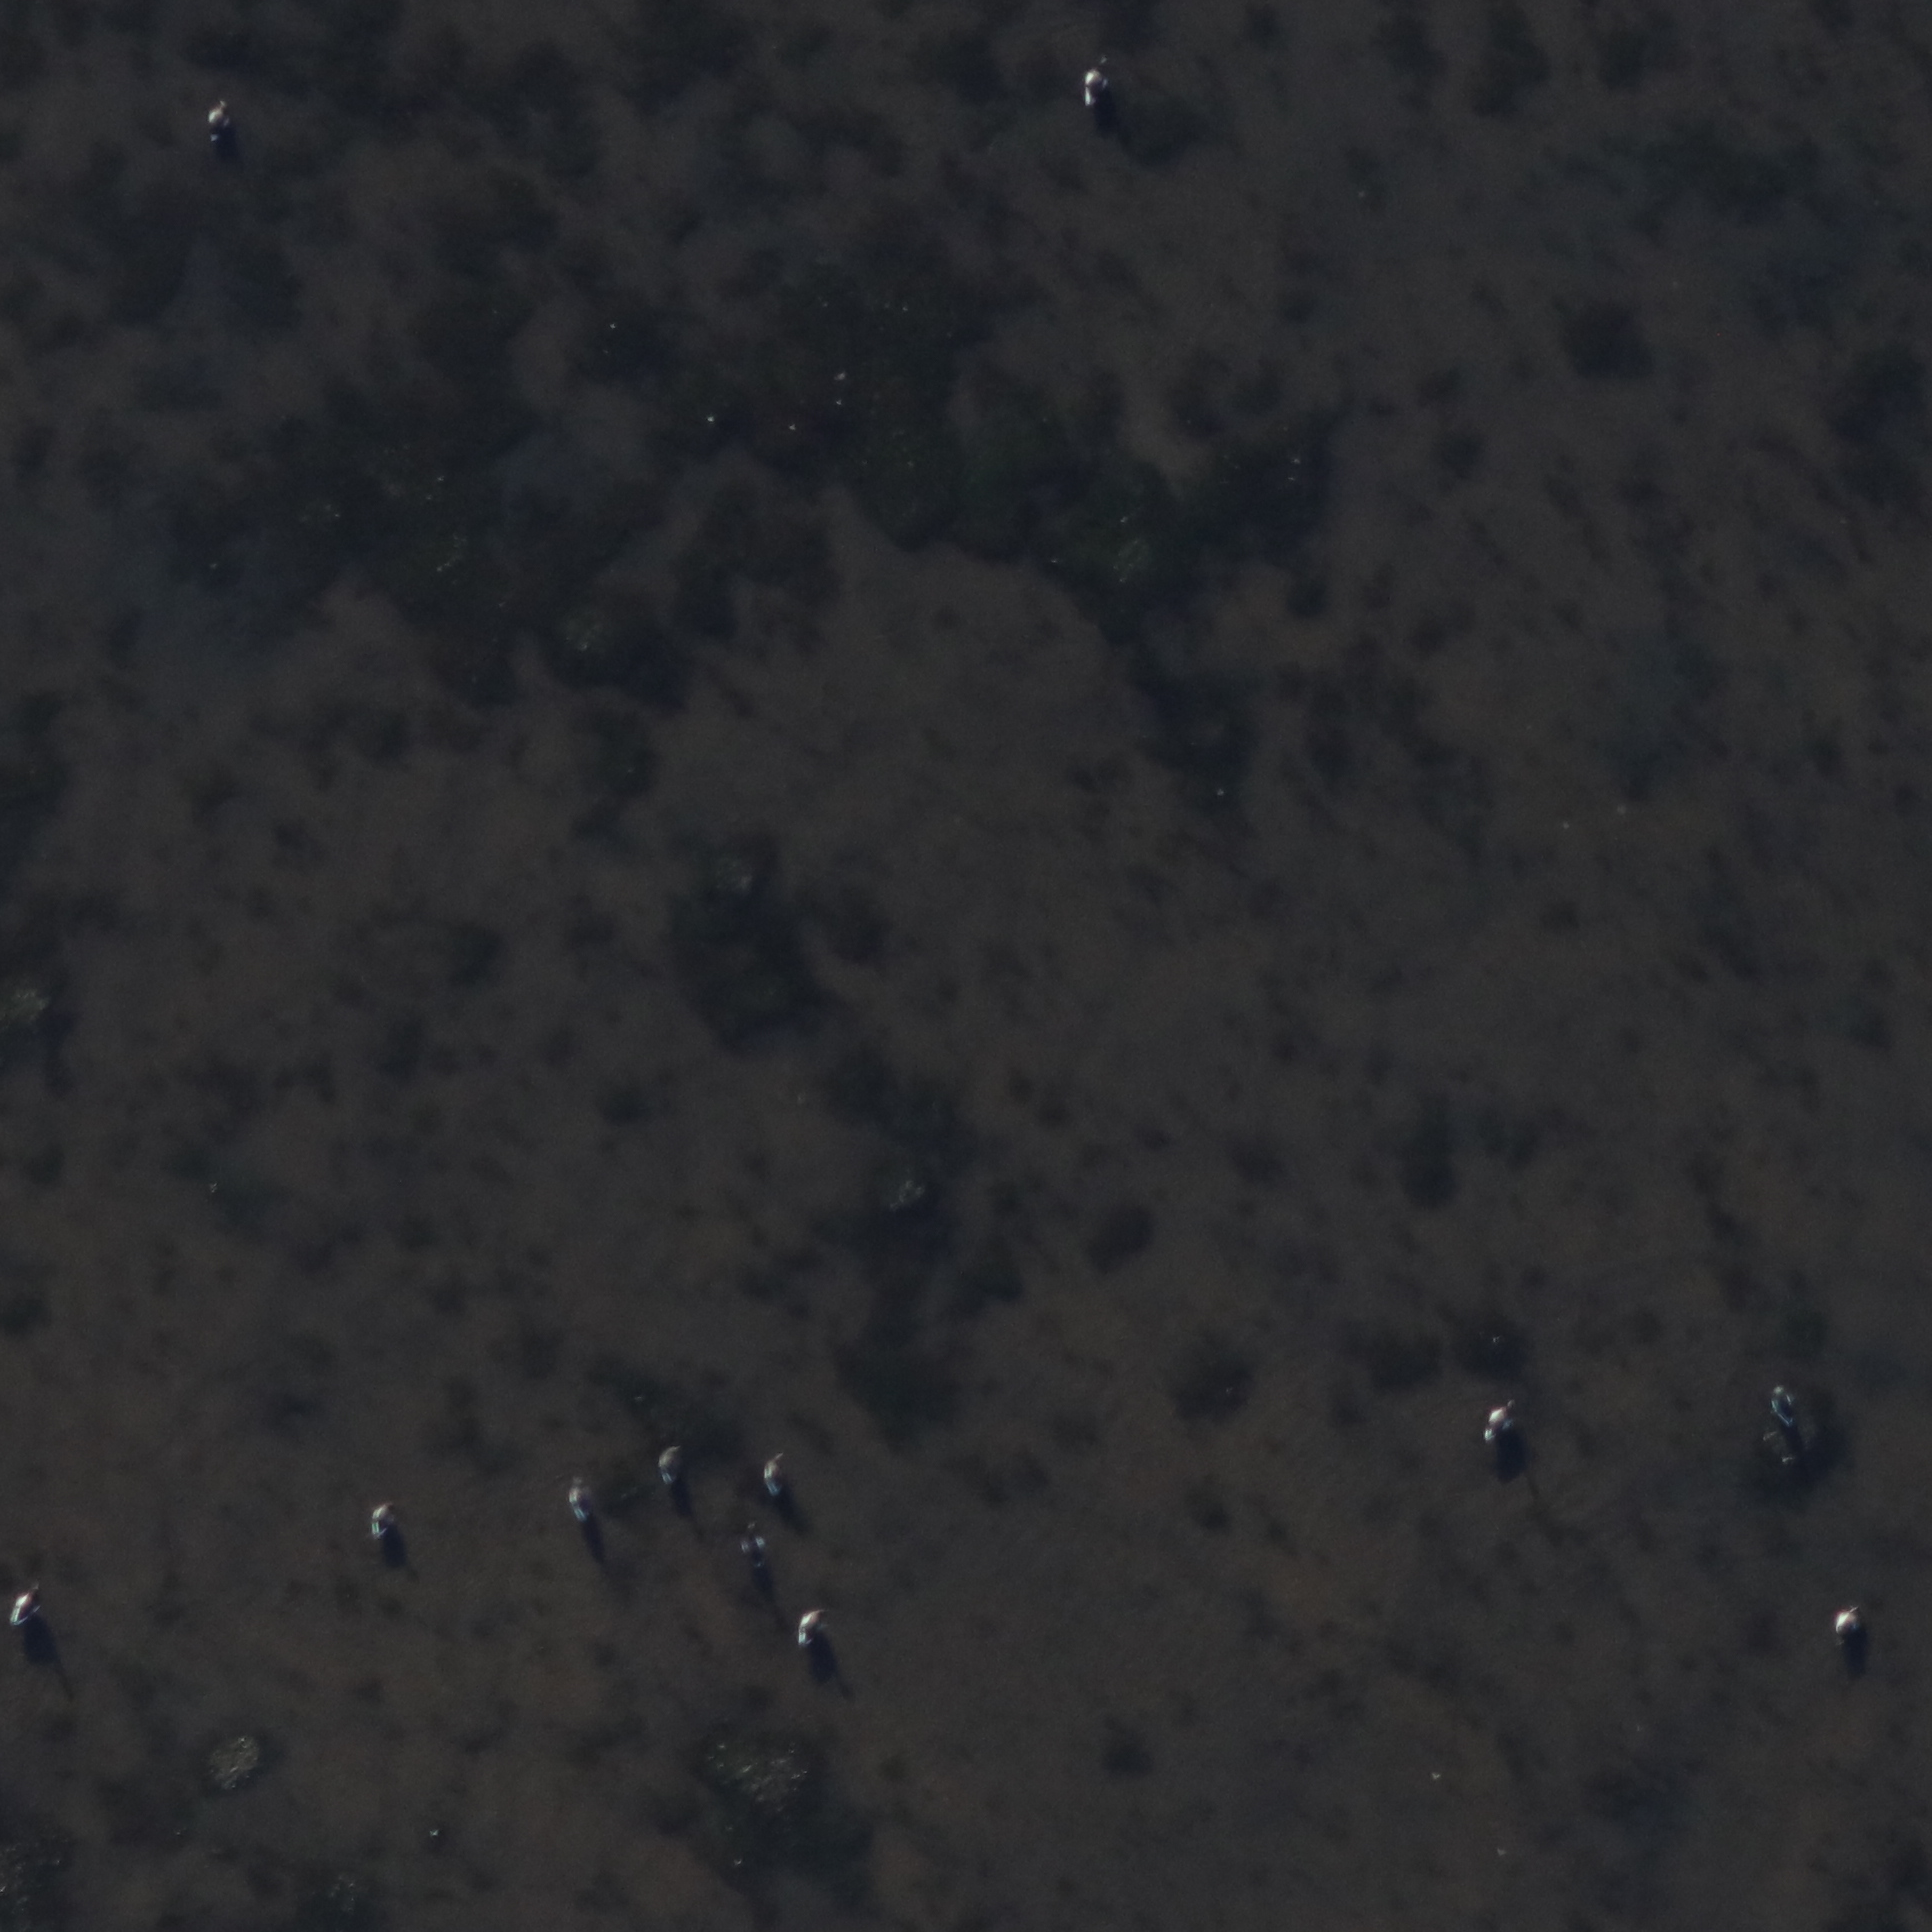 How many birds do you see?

12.